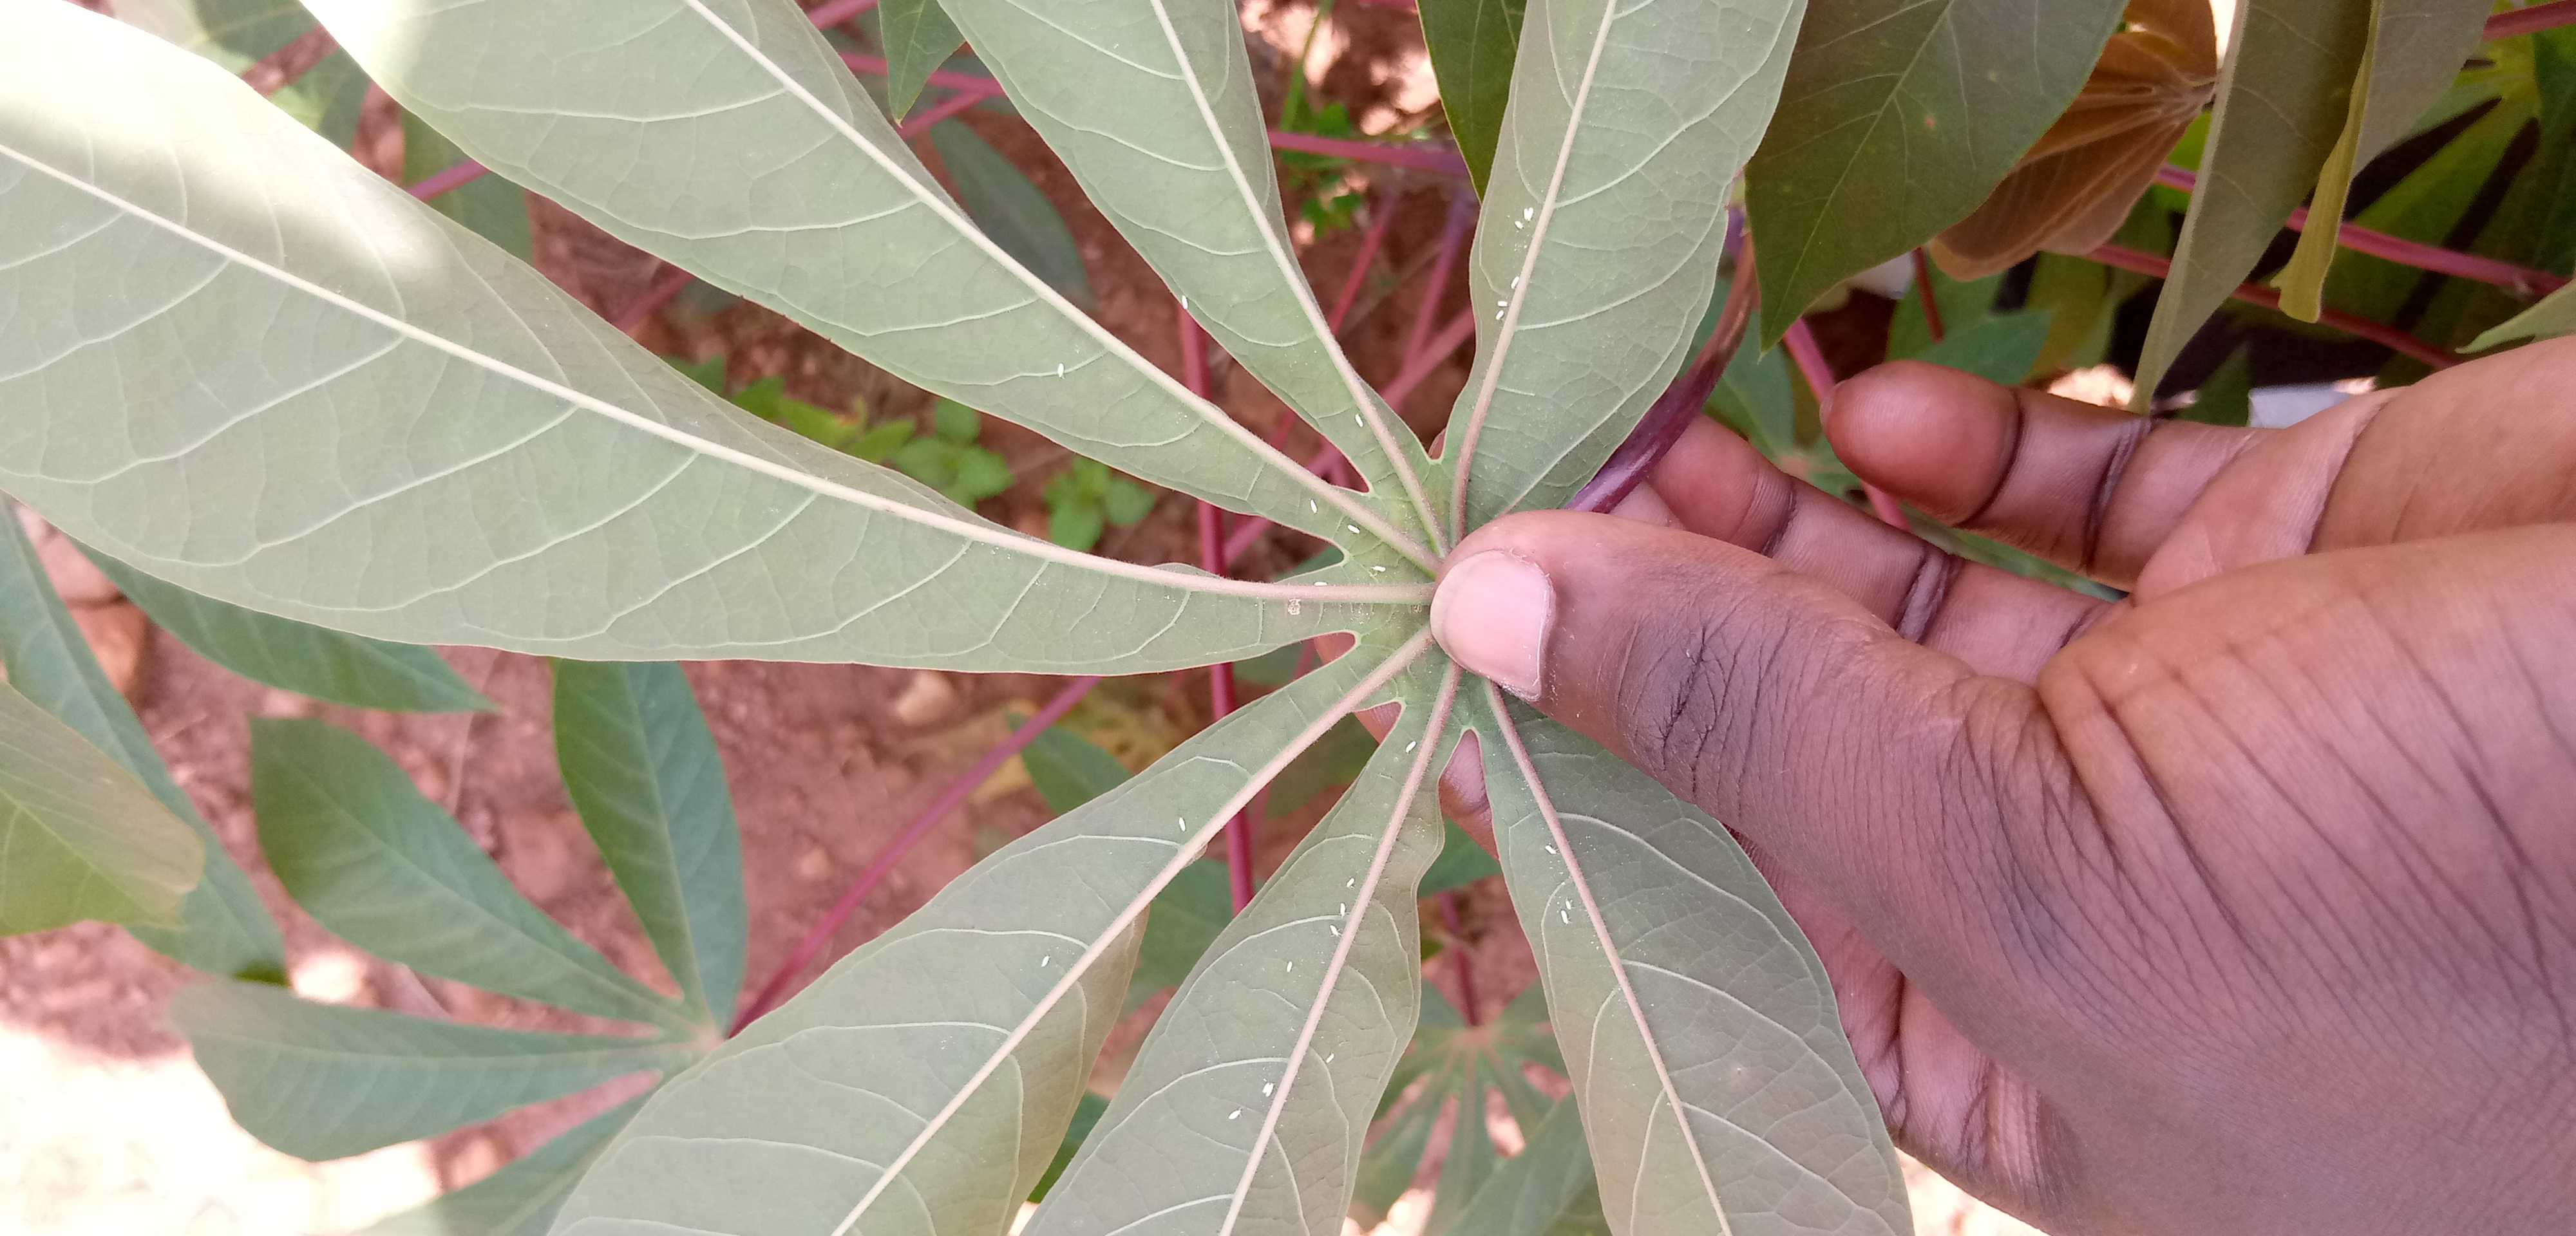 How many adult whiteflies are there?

27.